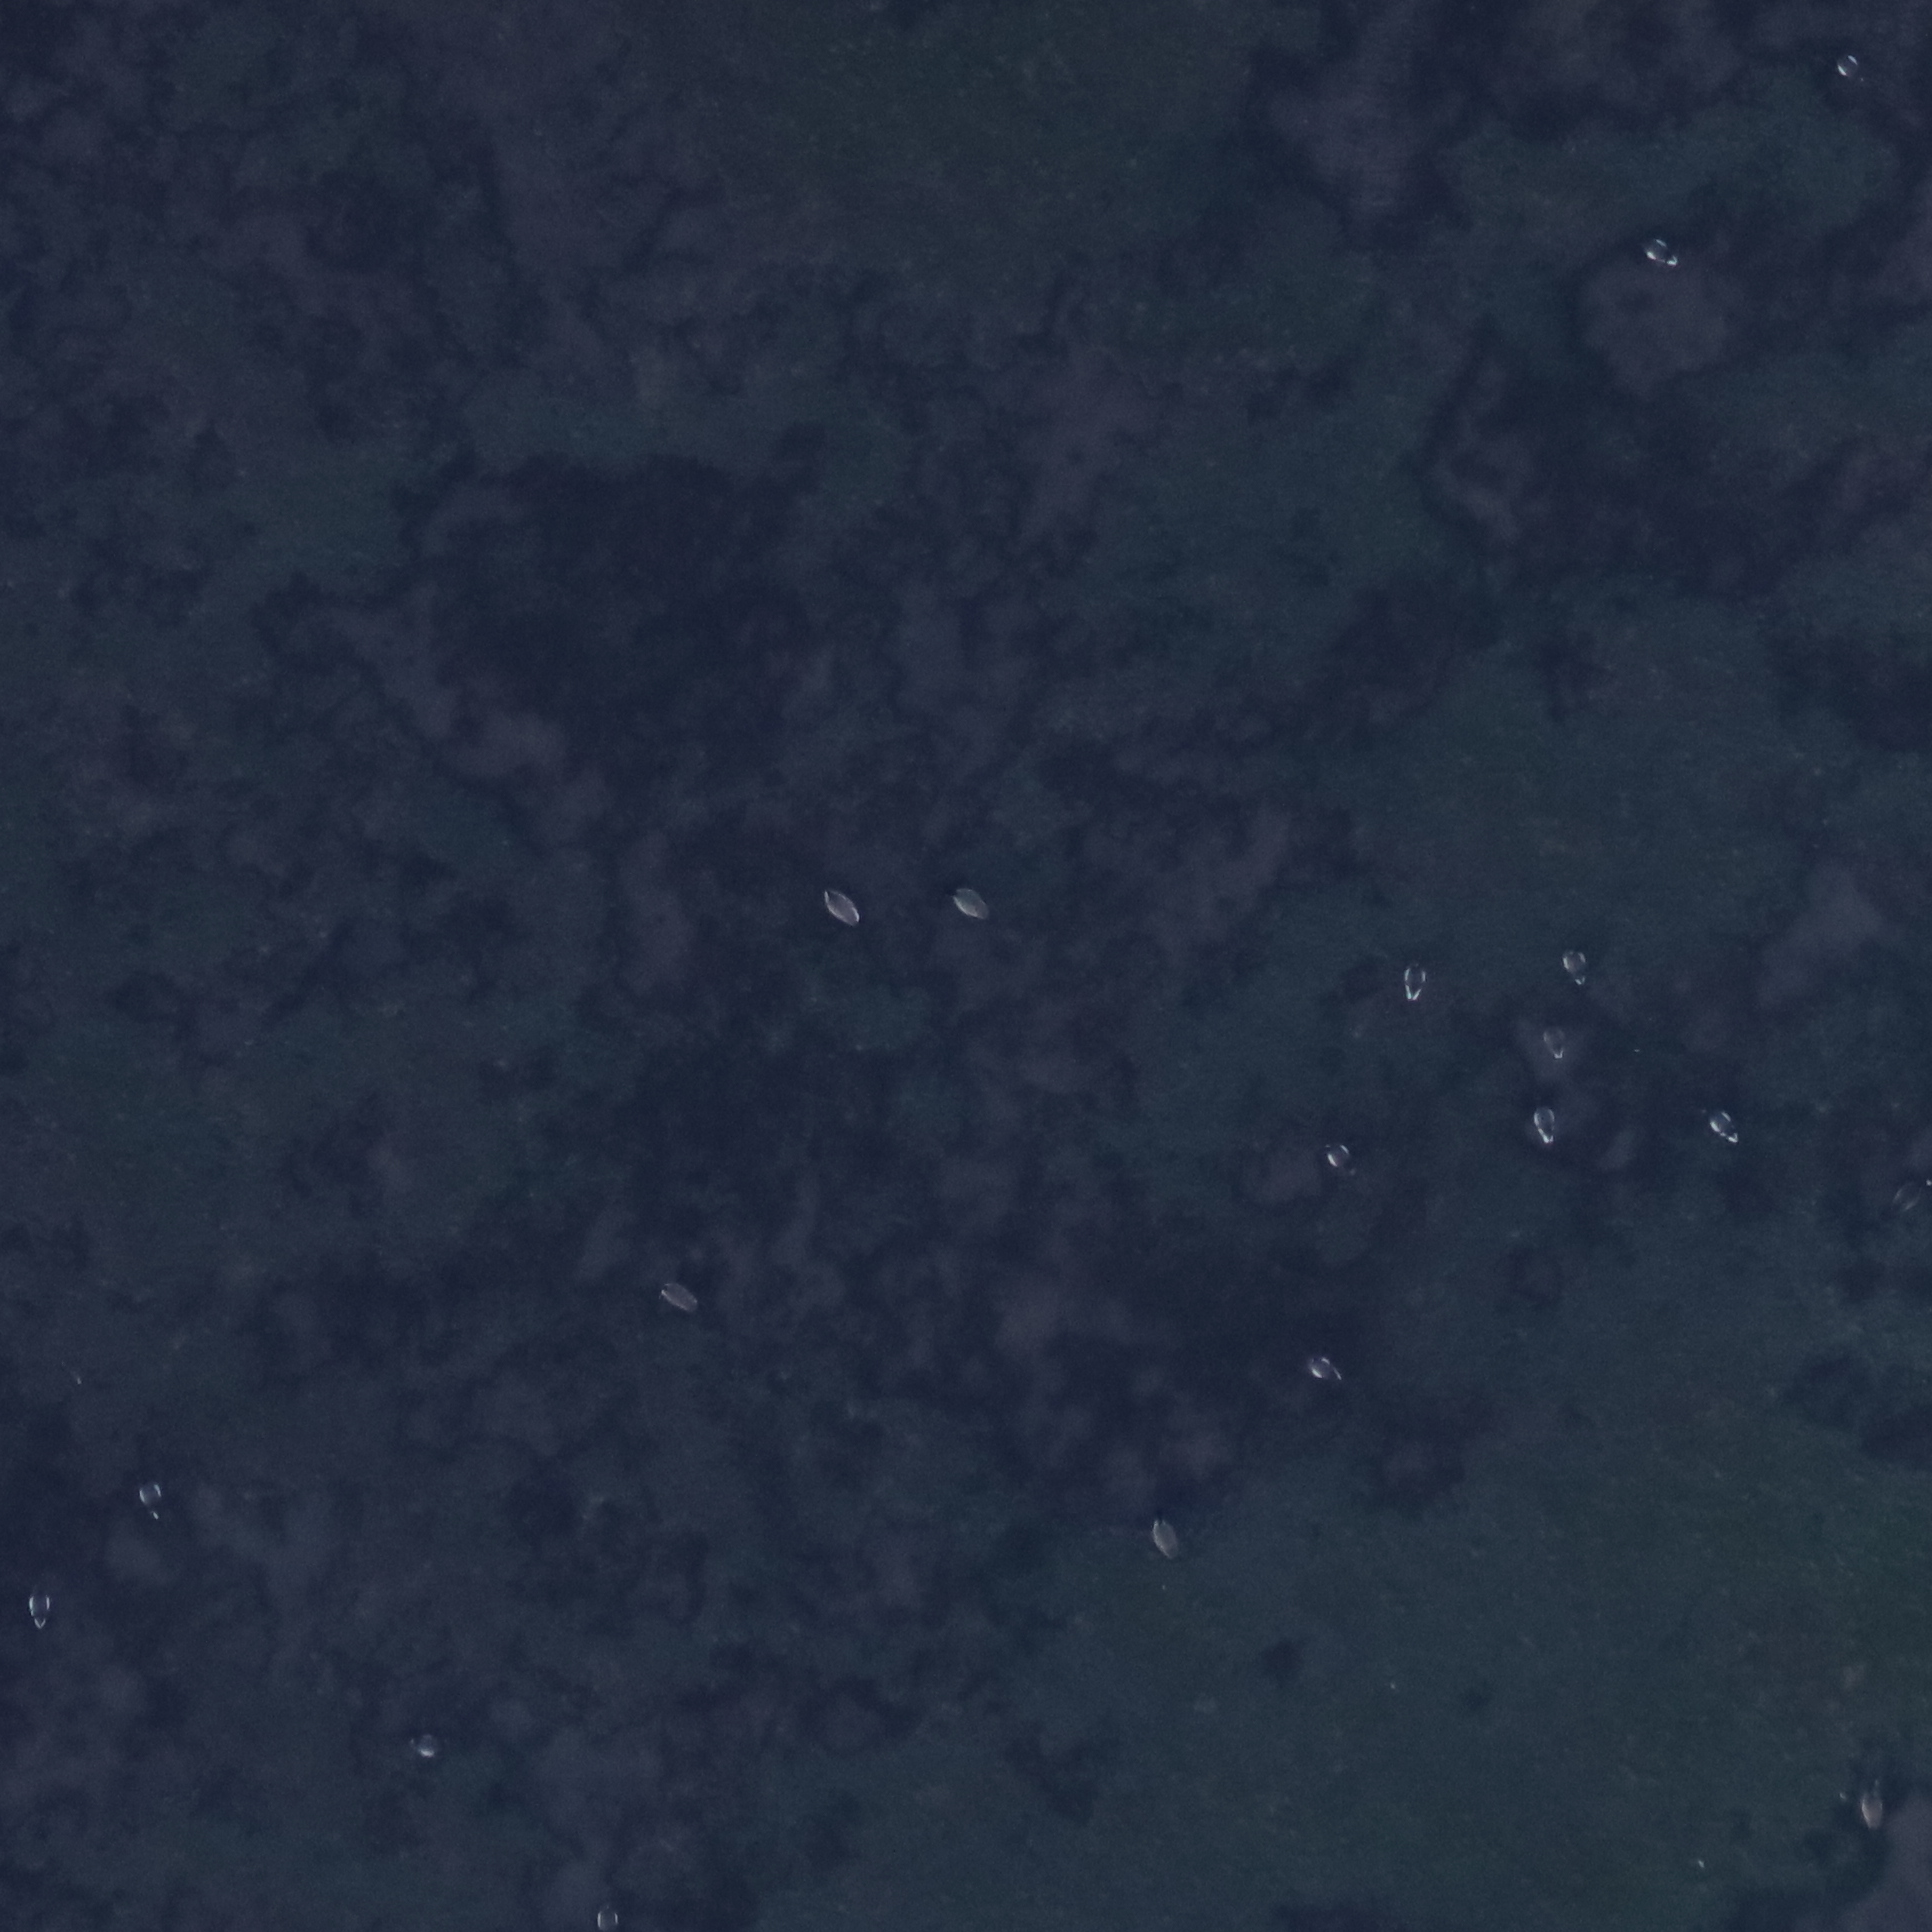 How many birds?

19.